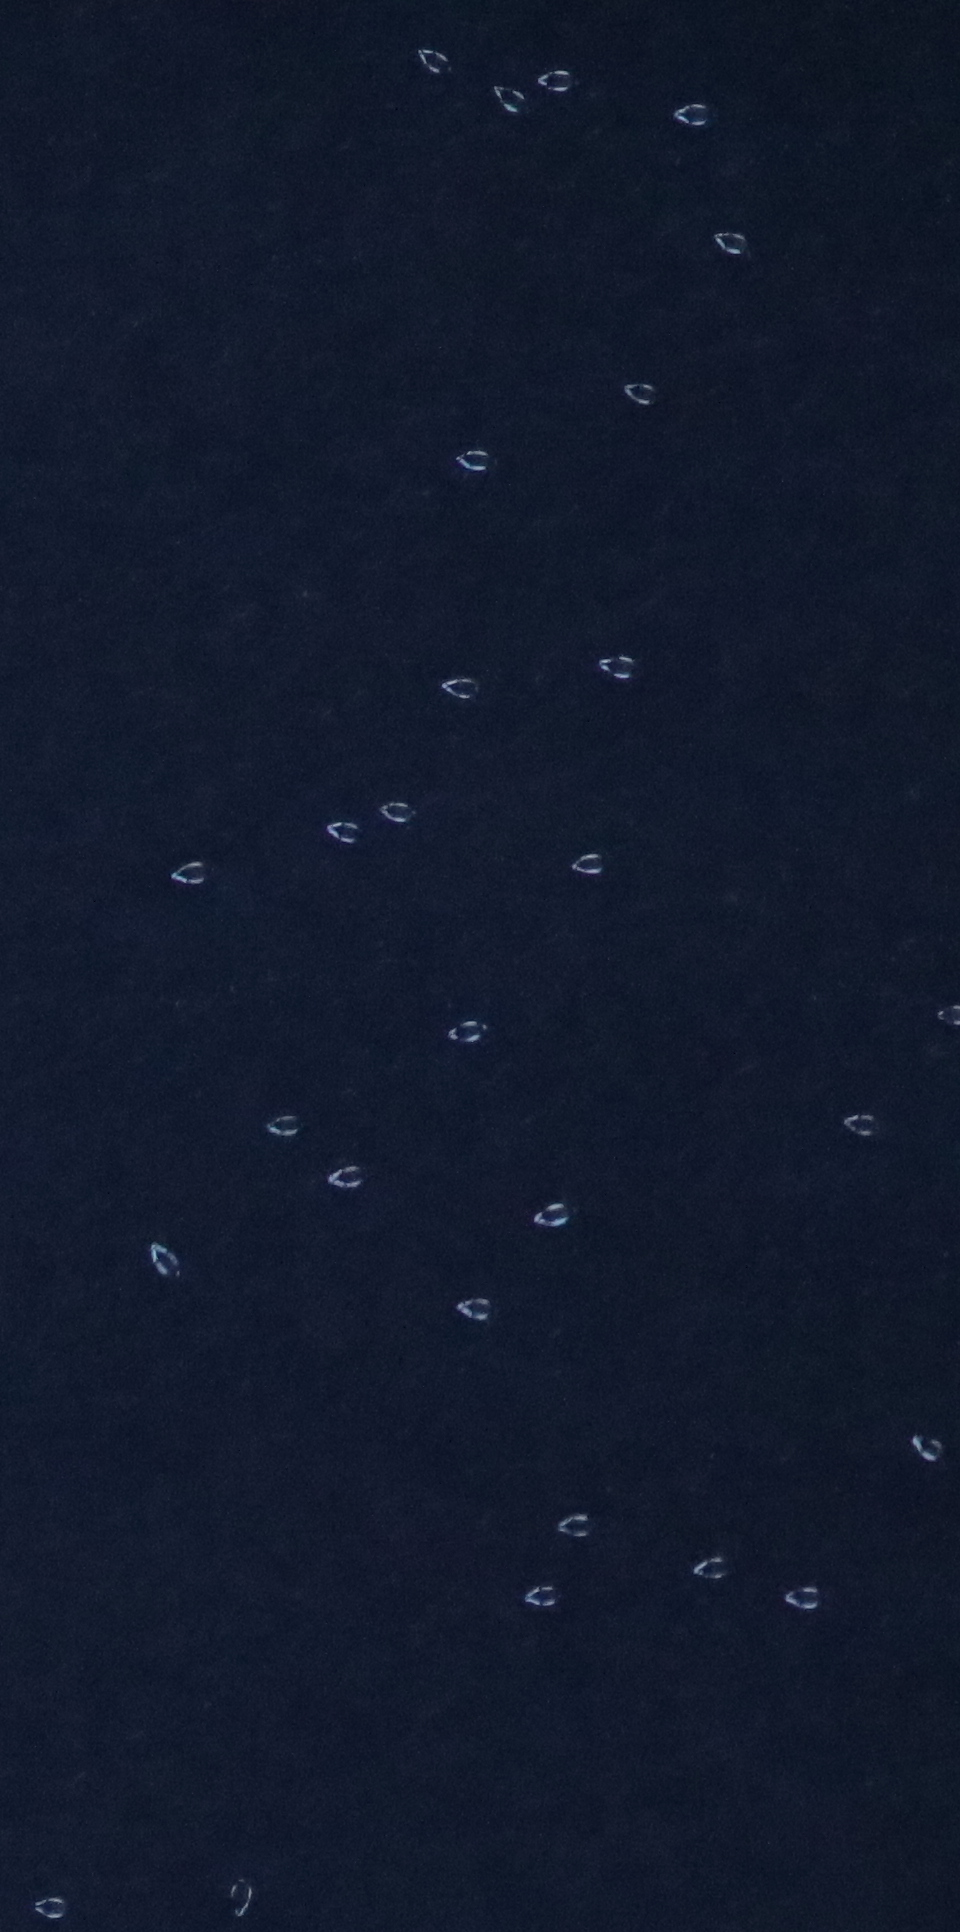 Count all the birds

28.